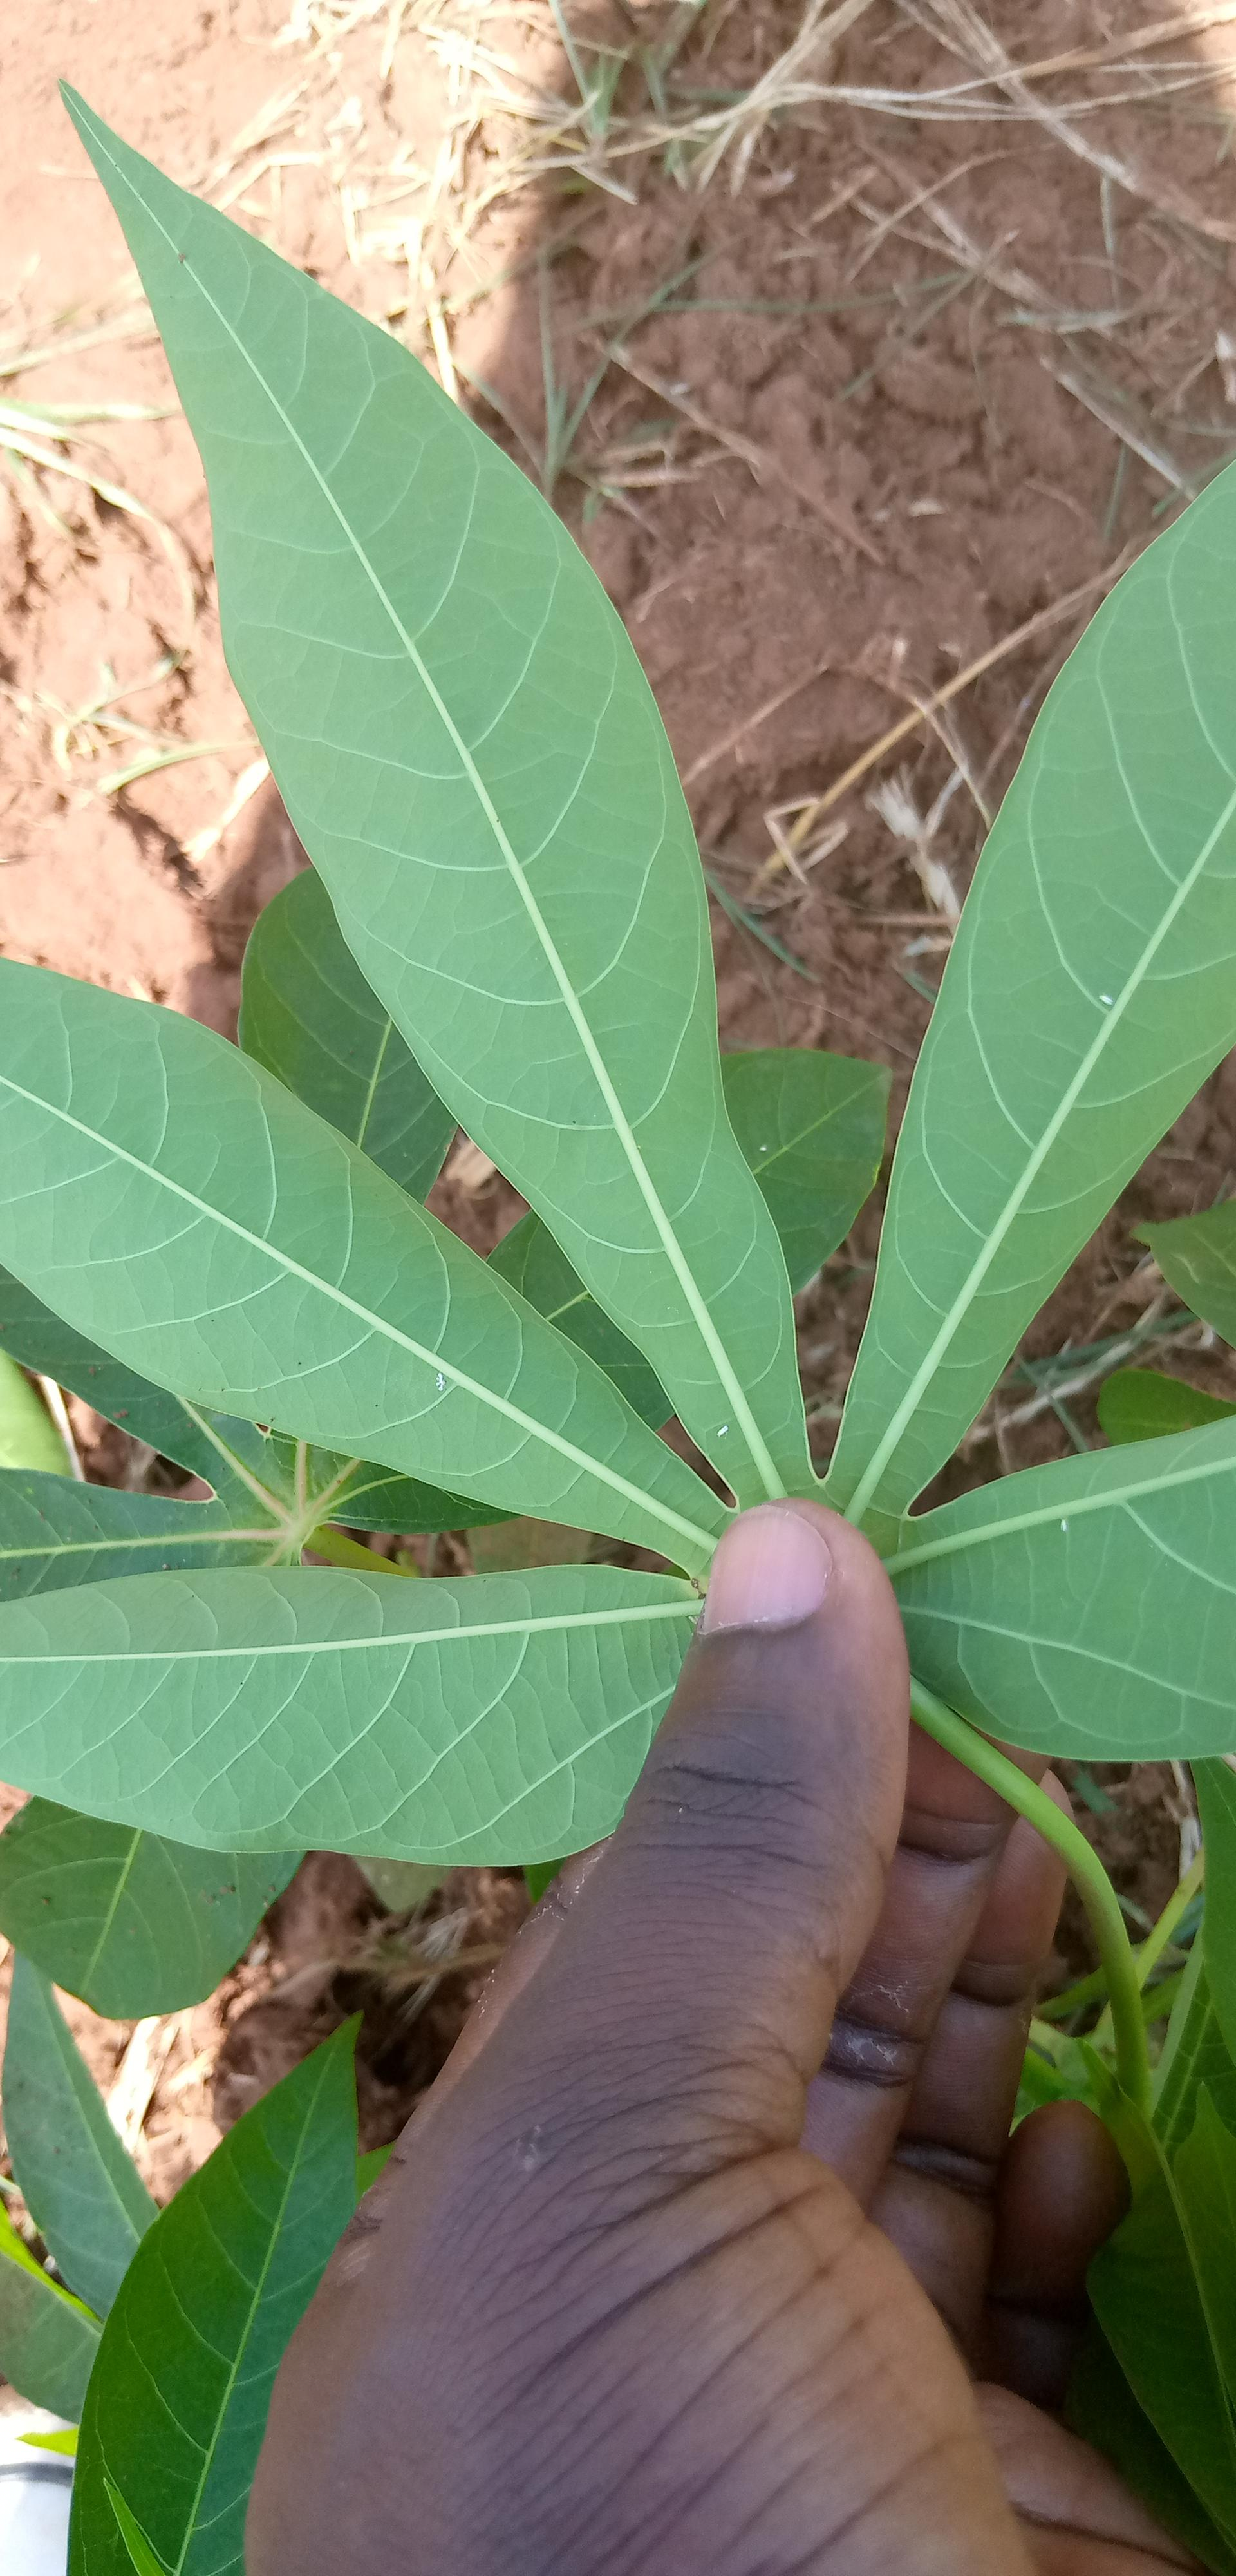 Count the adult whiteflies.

5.